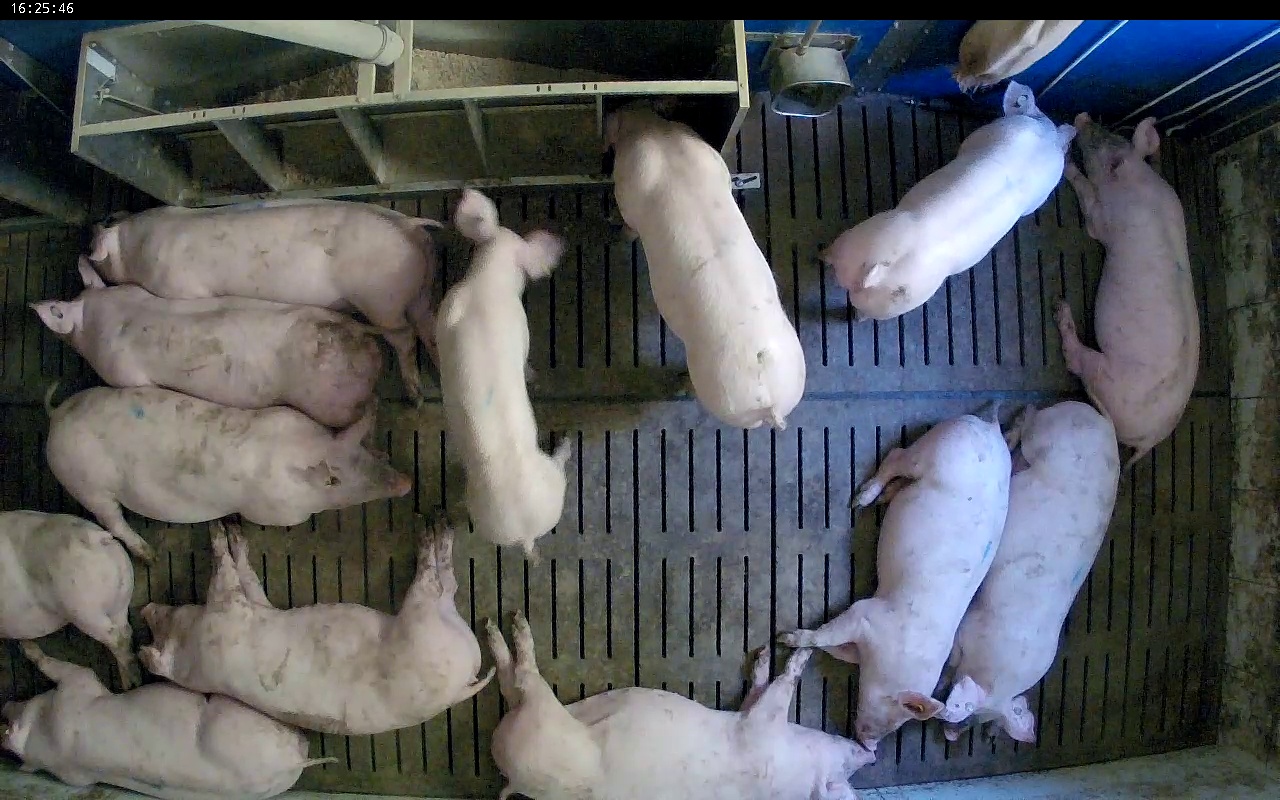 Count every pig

13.